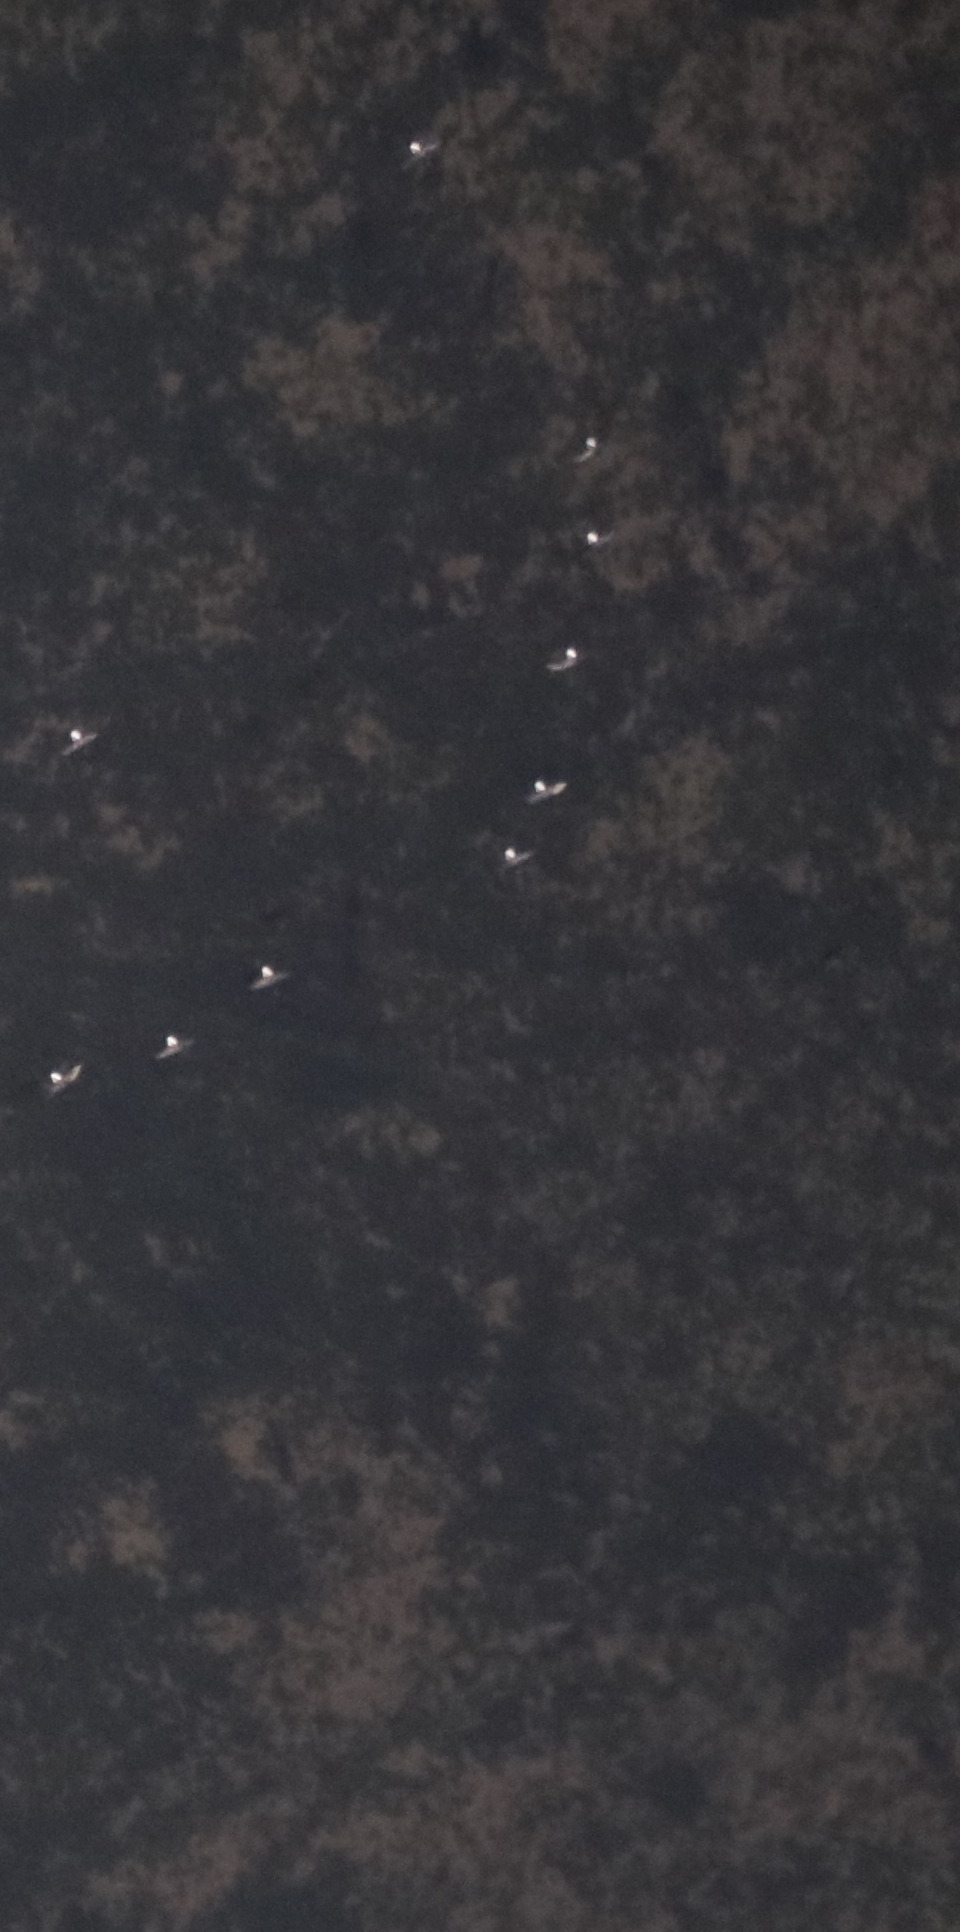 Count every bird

10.